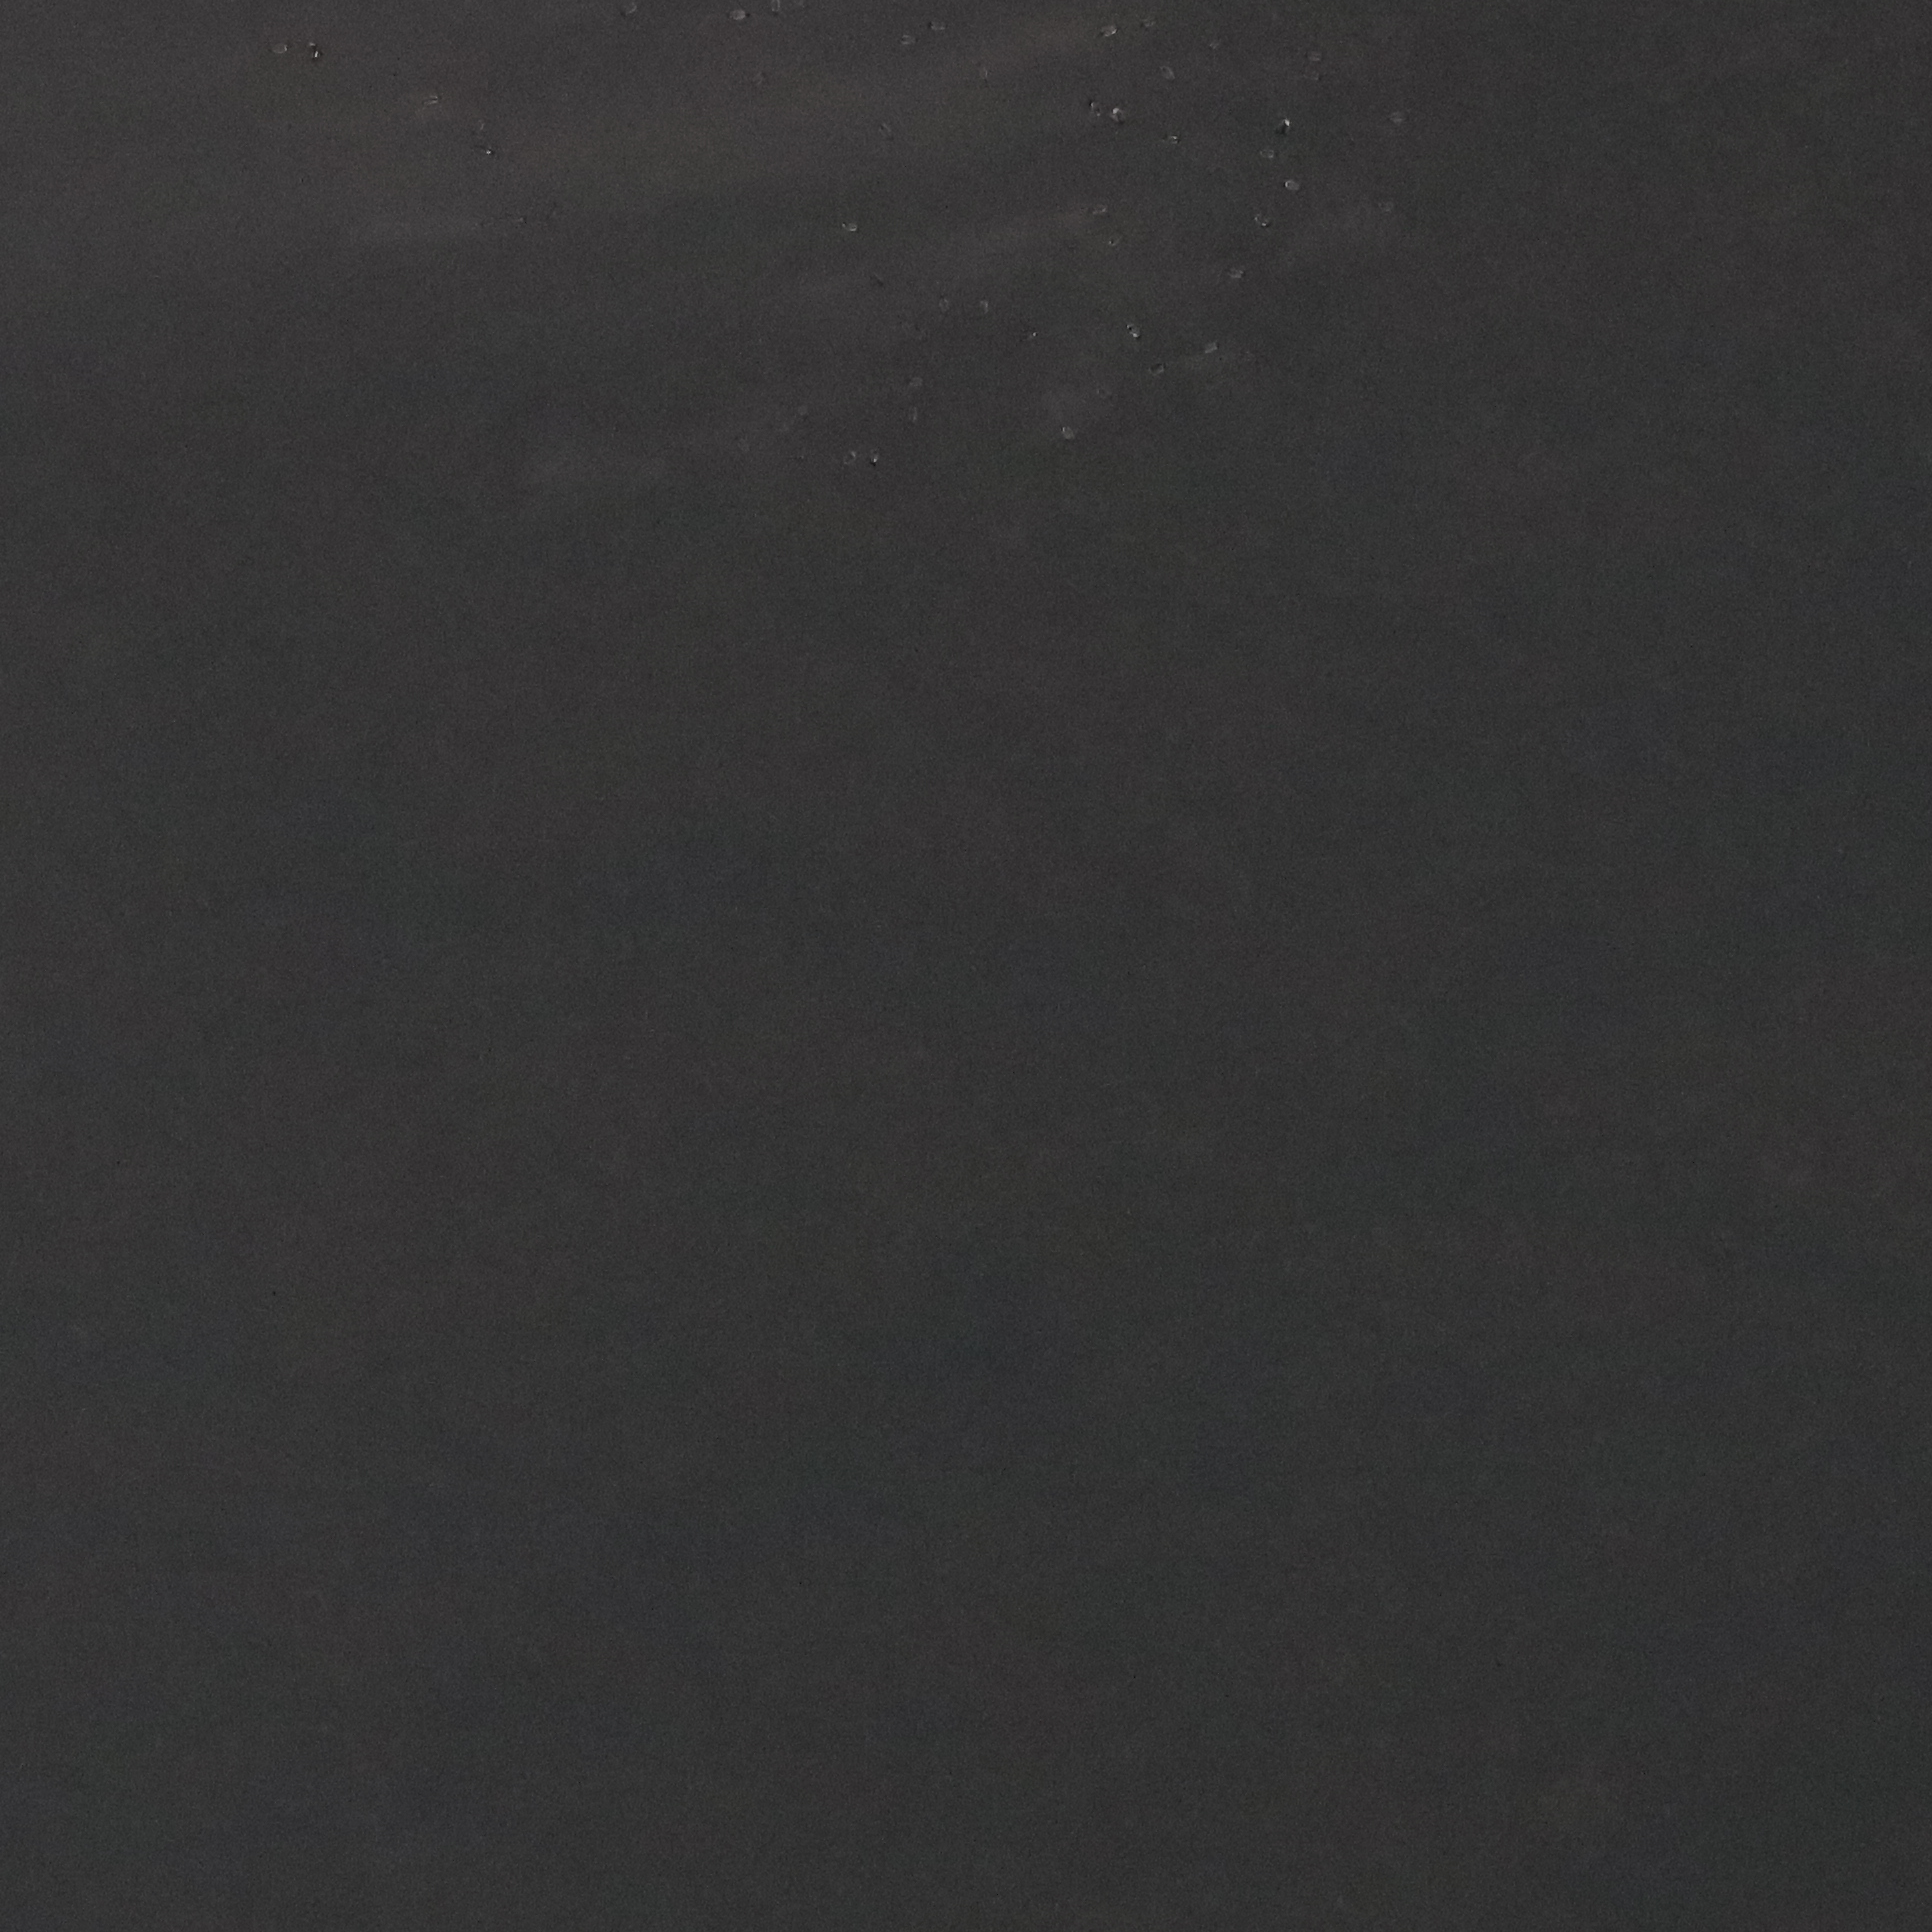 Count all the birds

51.